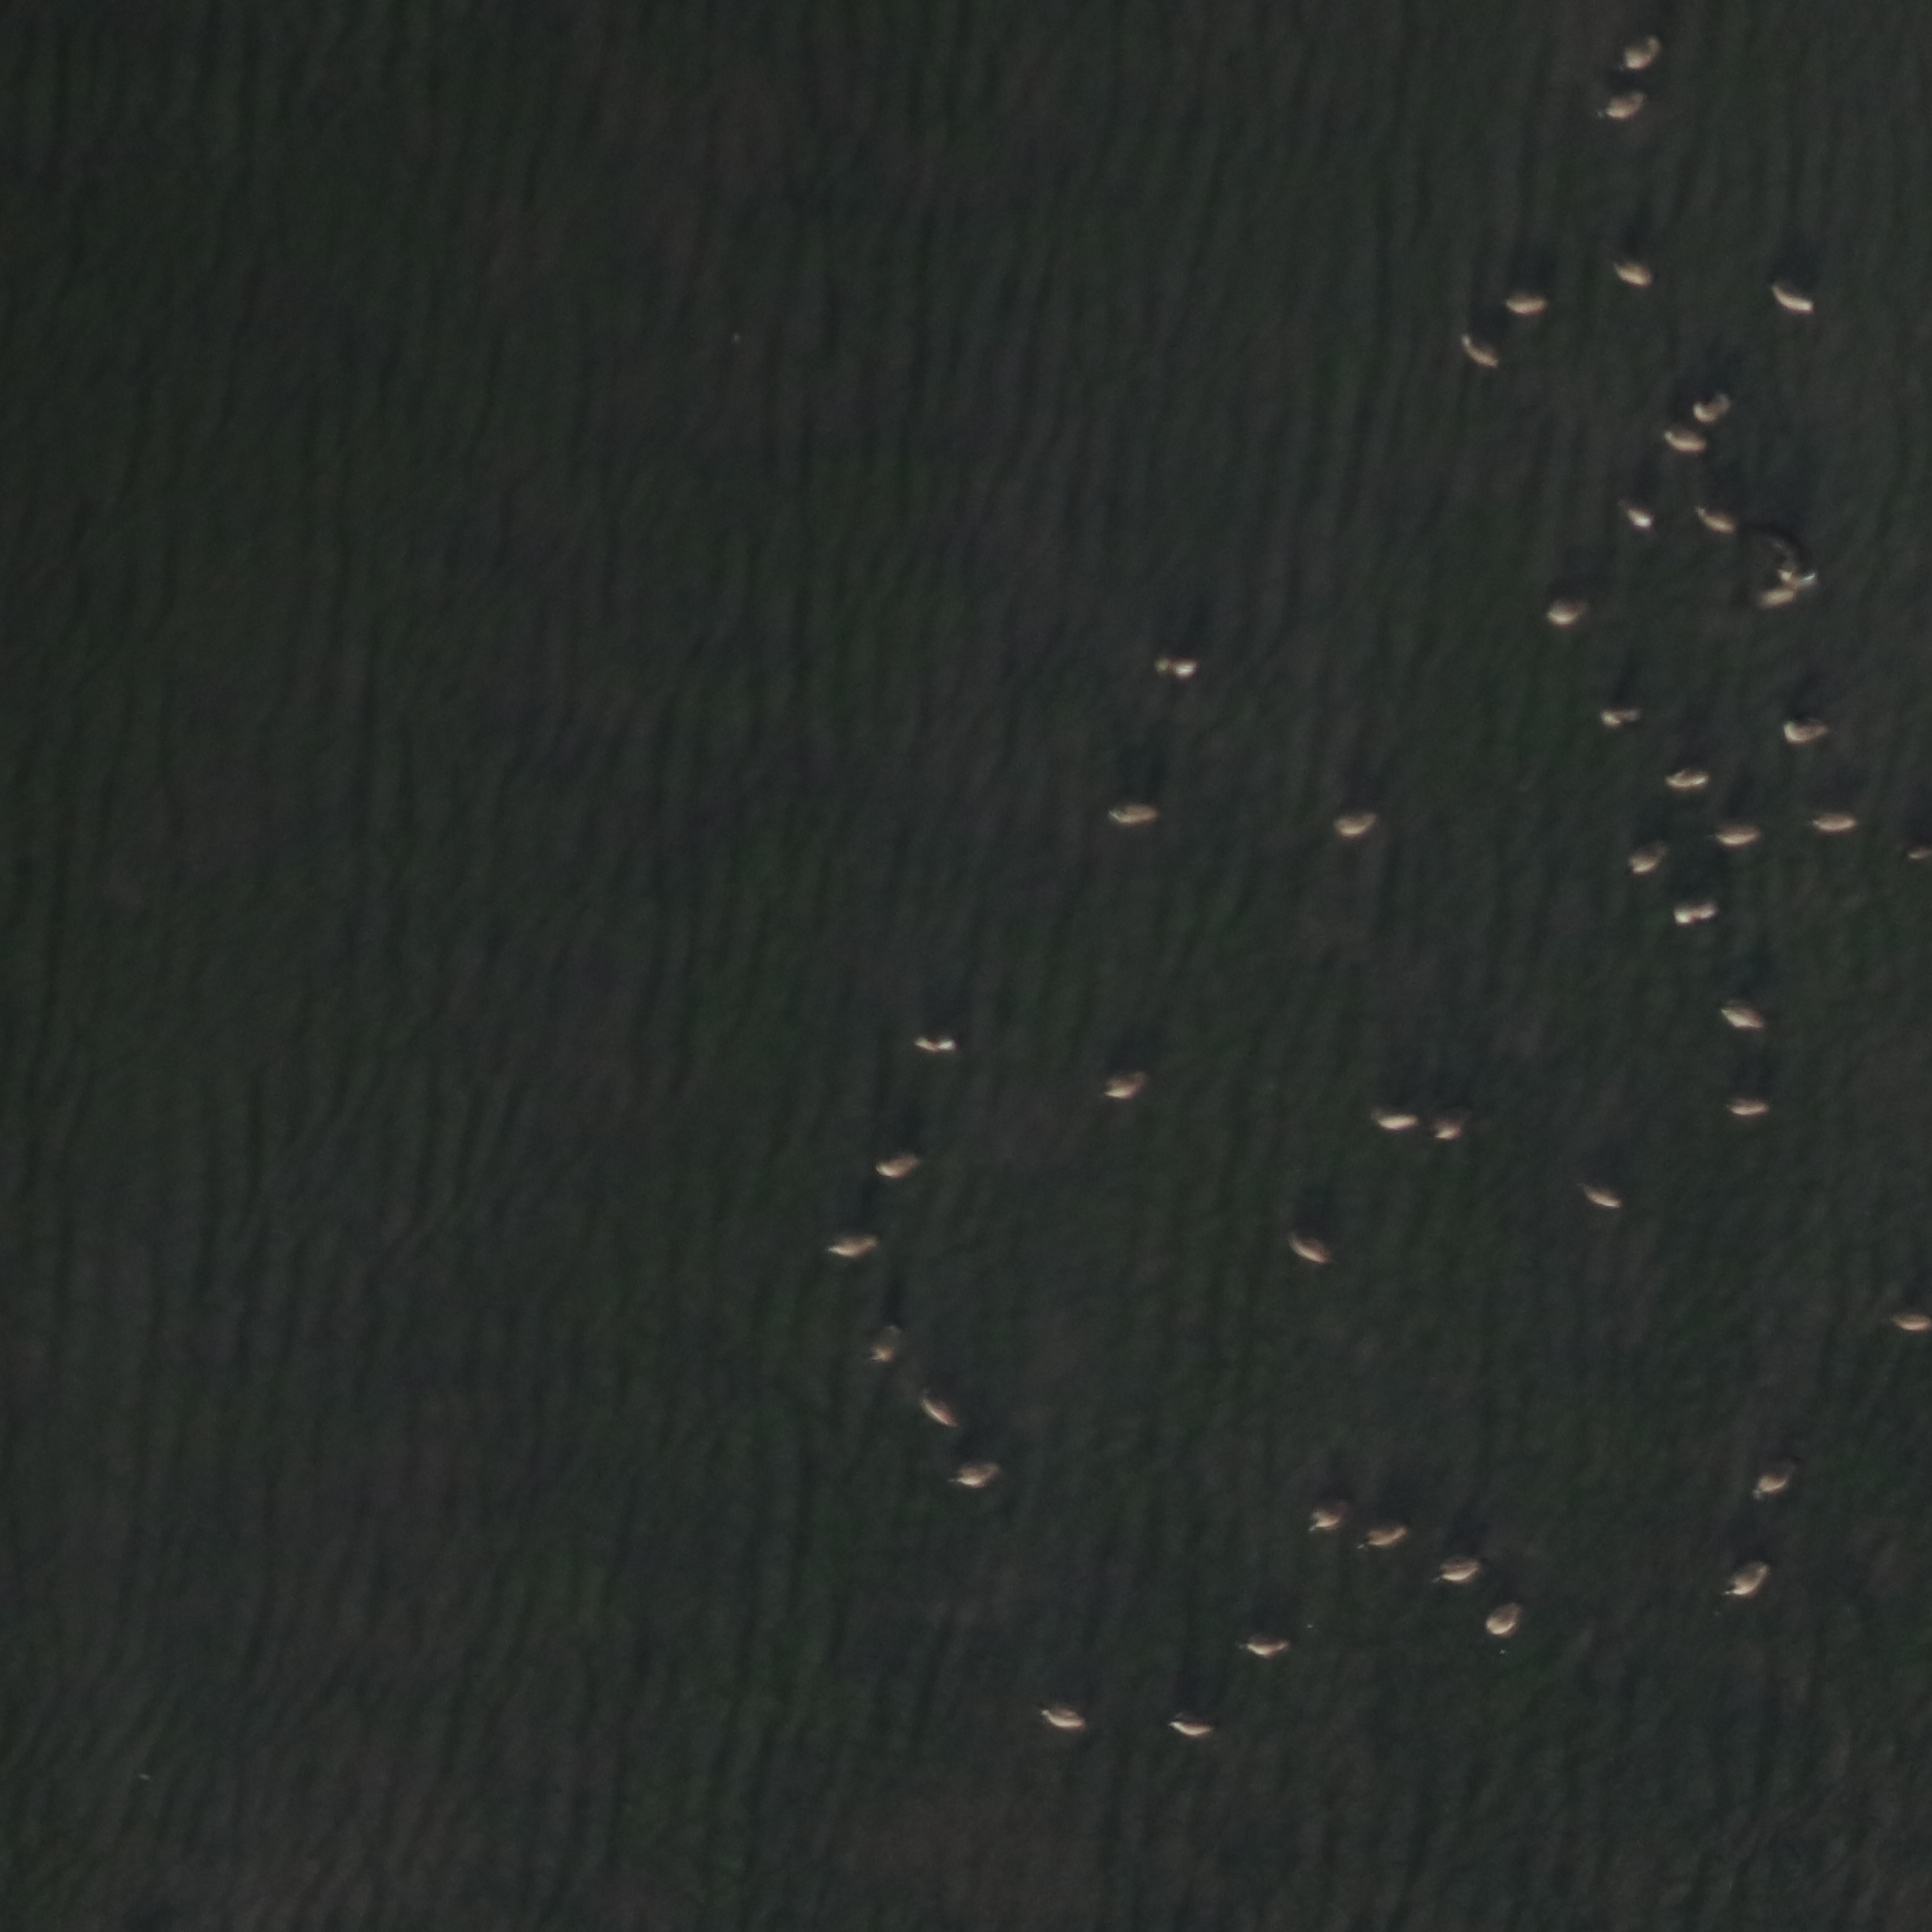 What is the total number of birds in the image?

46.